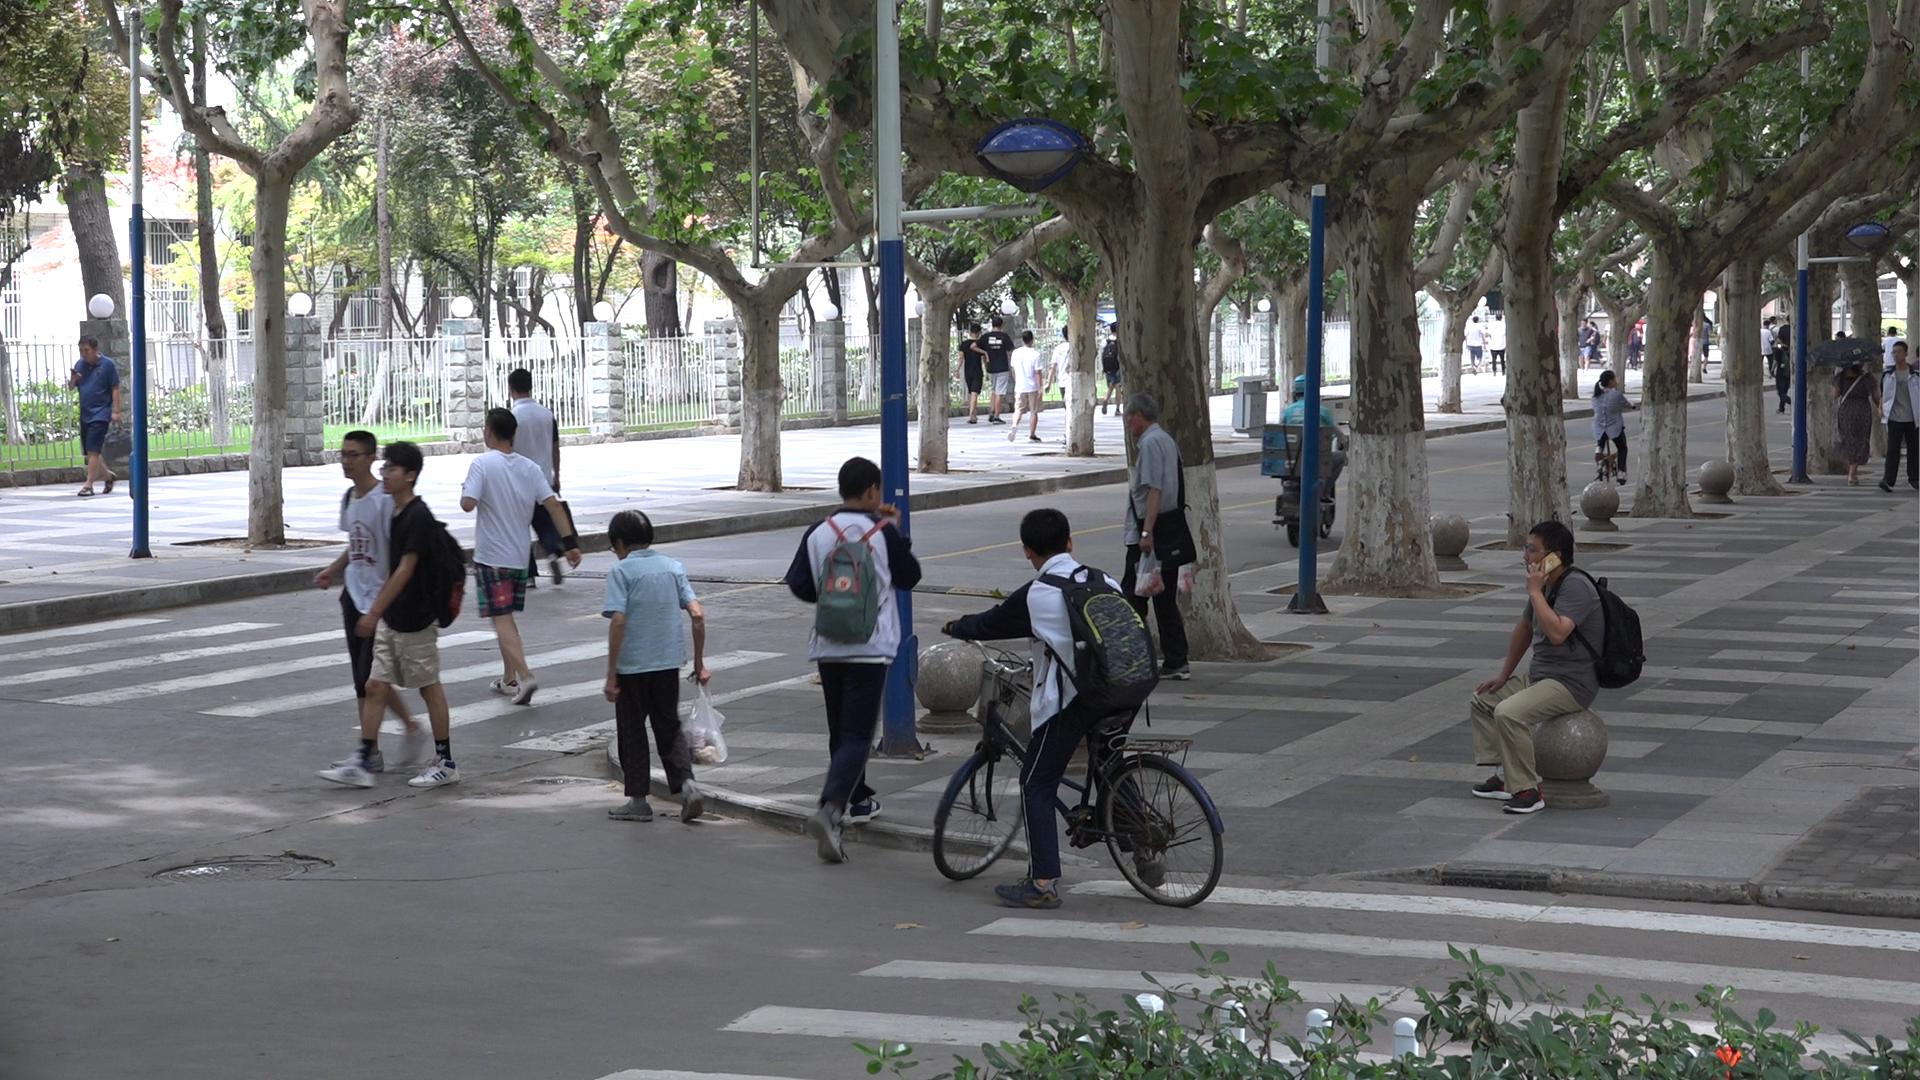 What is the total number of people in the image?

29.